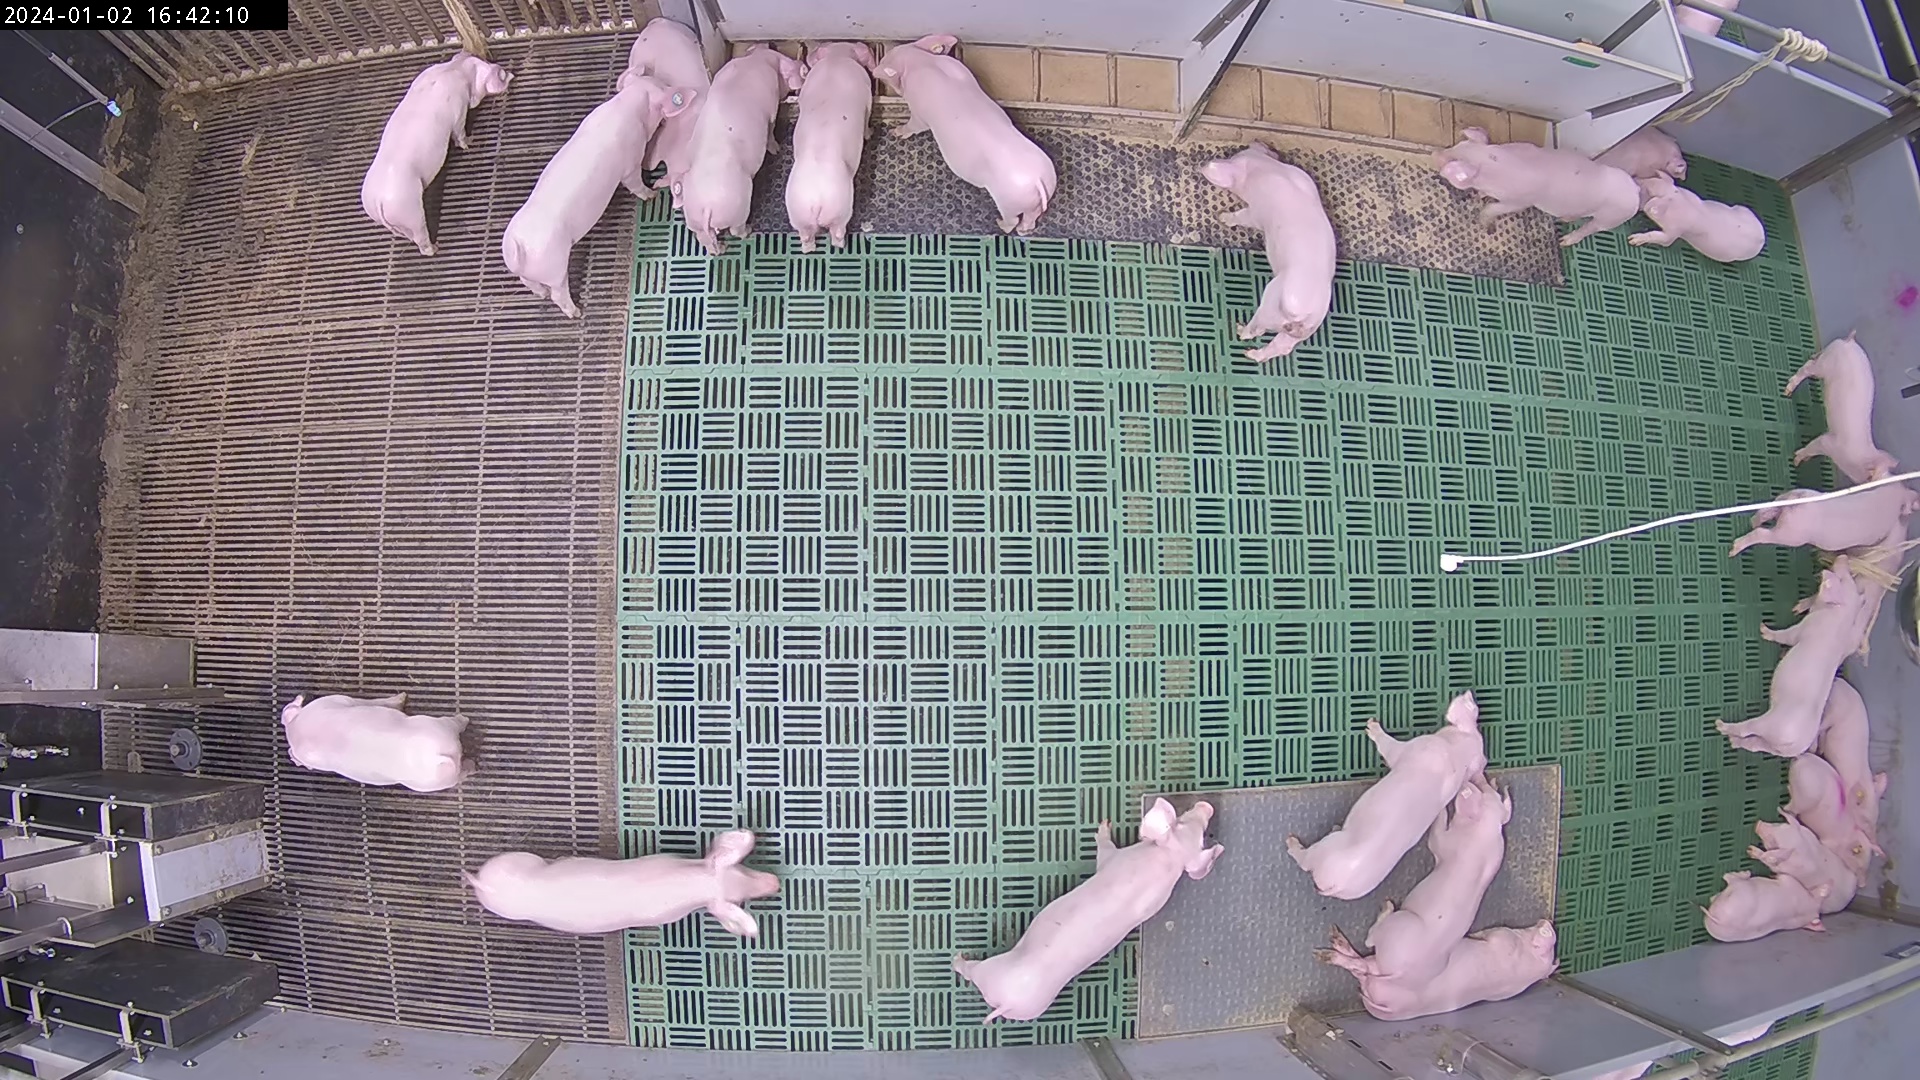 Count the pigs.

25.